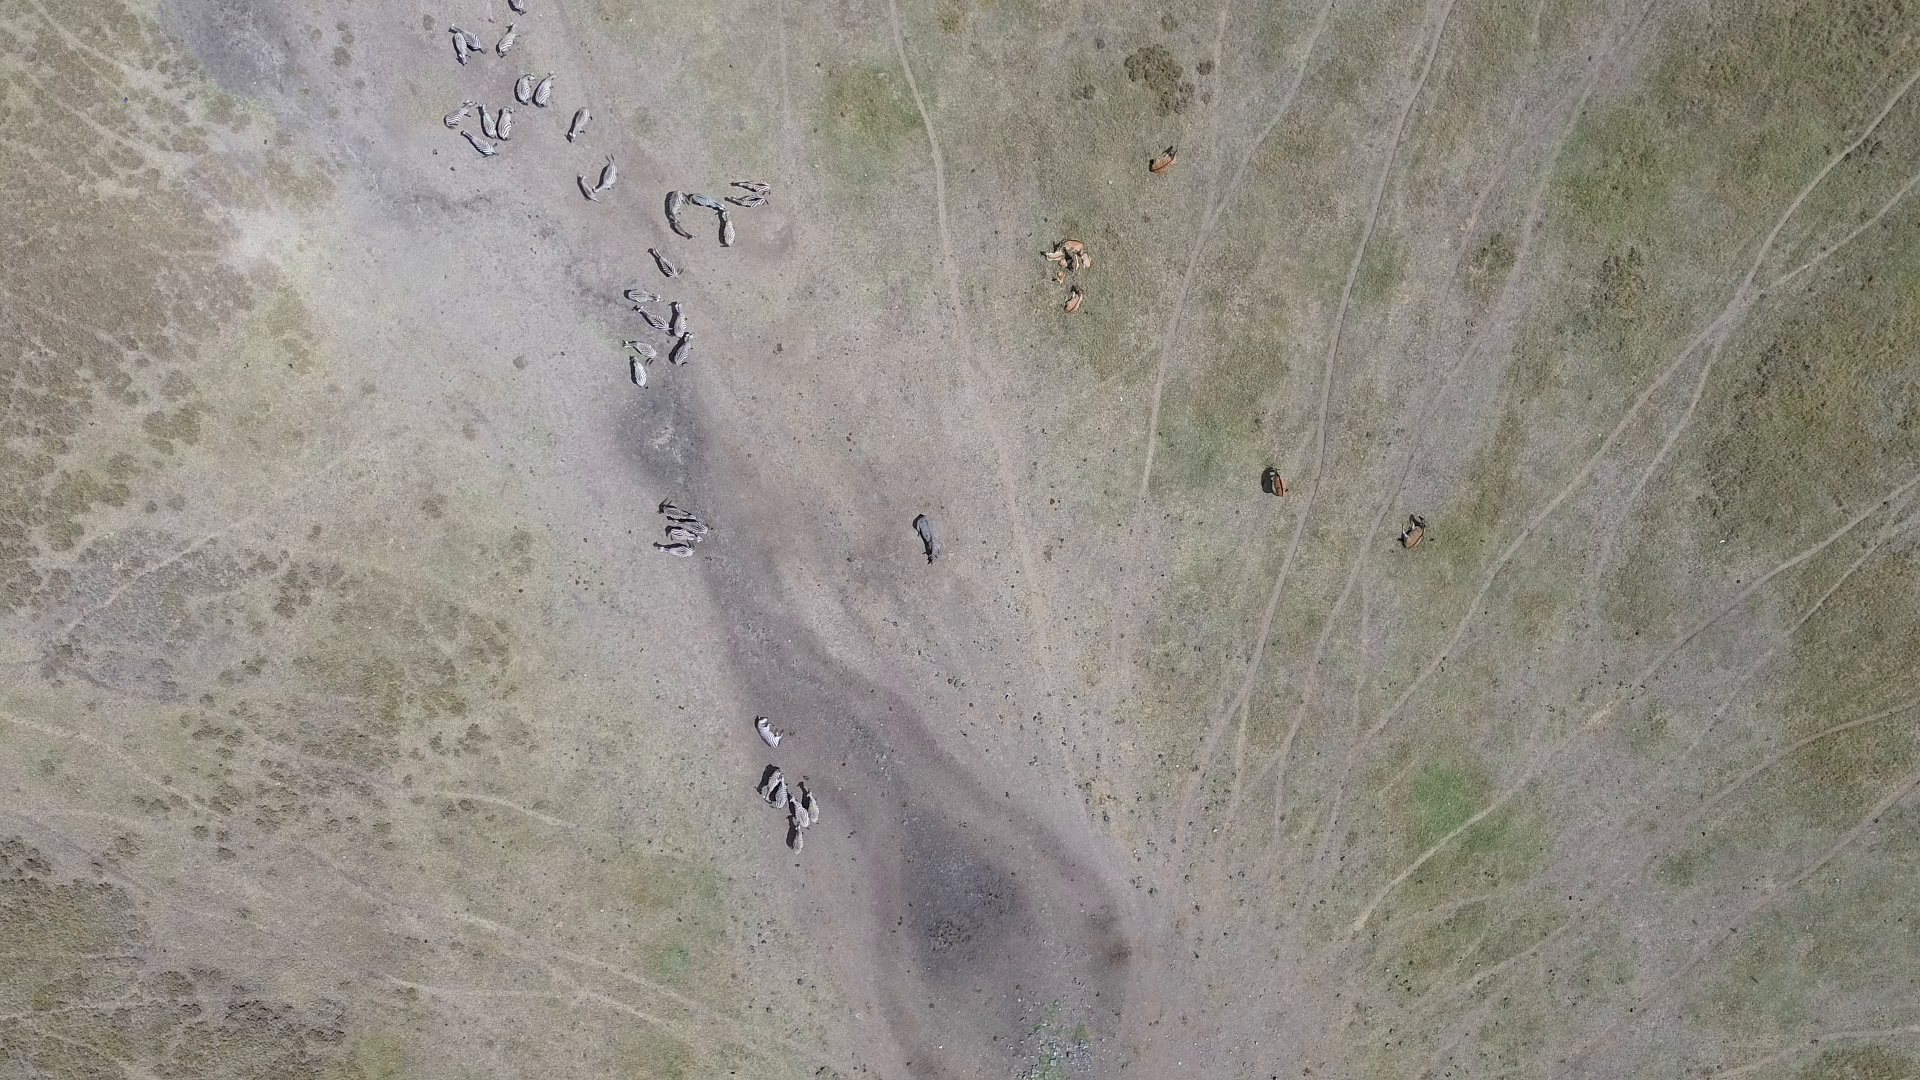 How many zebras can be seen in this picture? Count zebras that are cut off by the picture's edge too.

37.